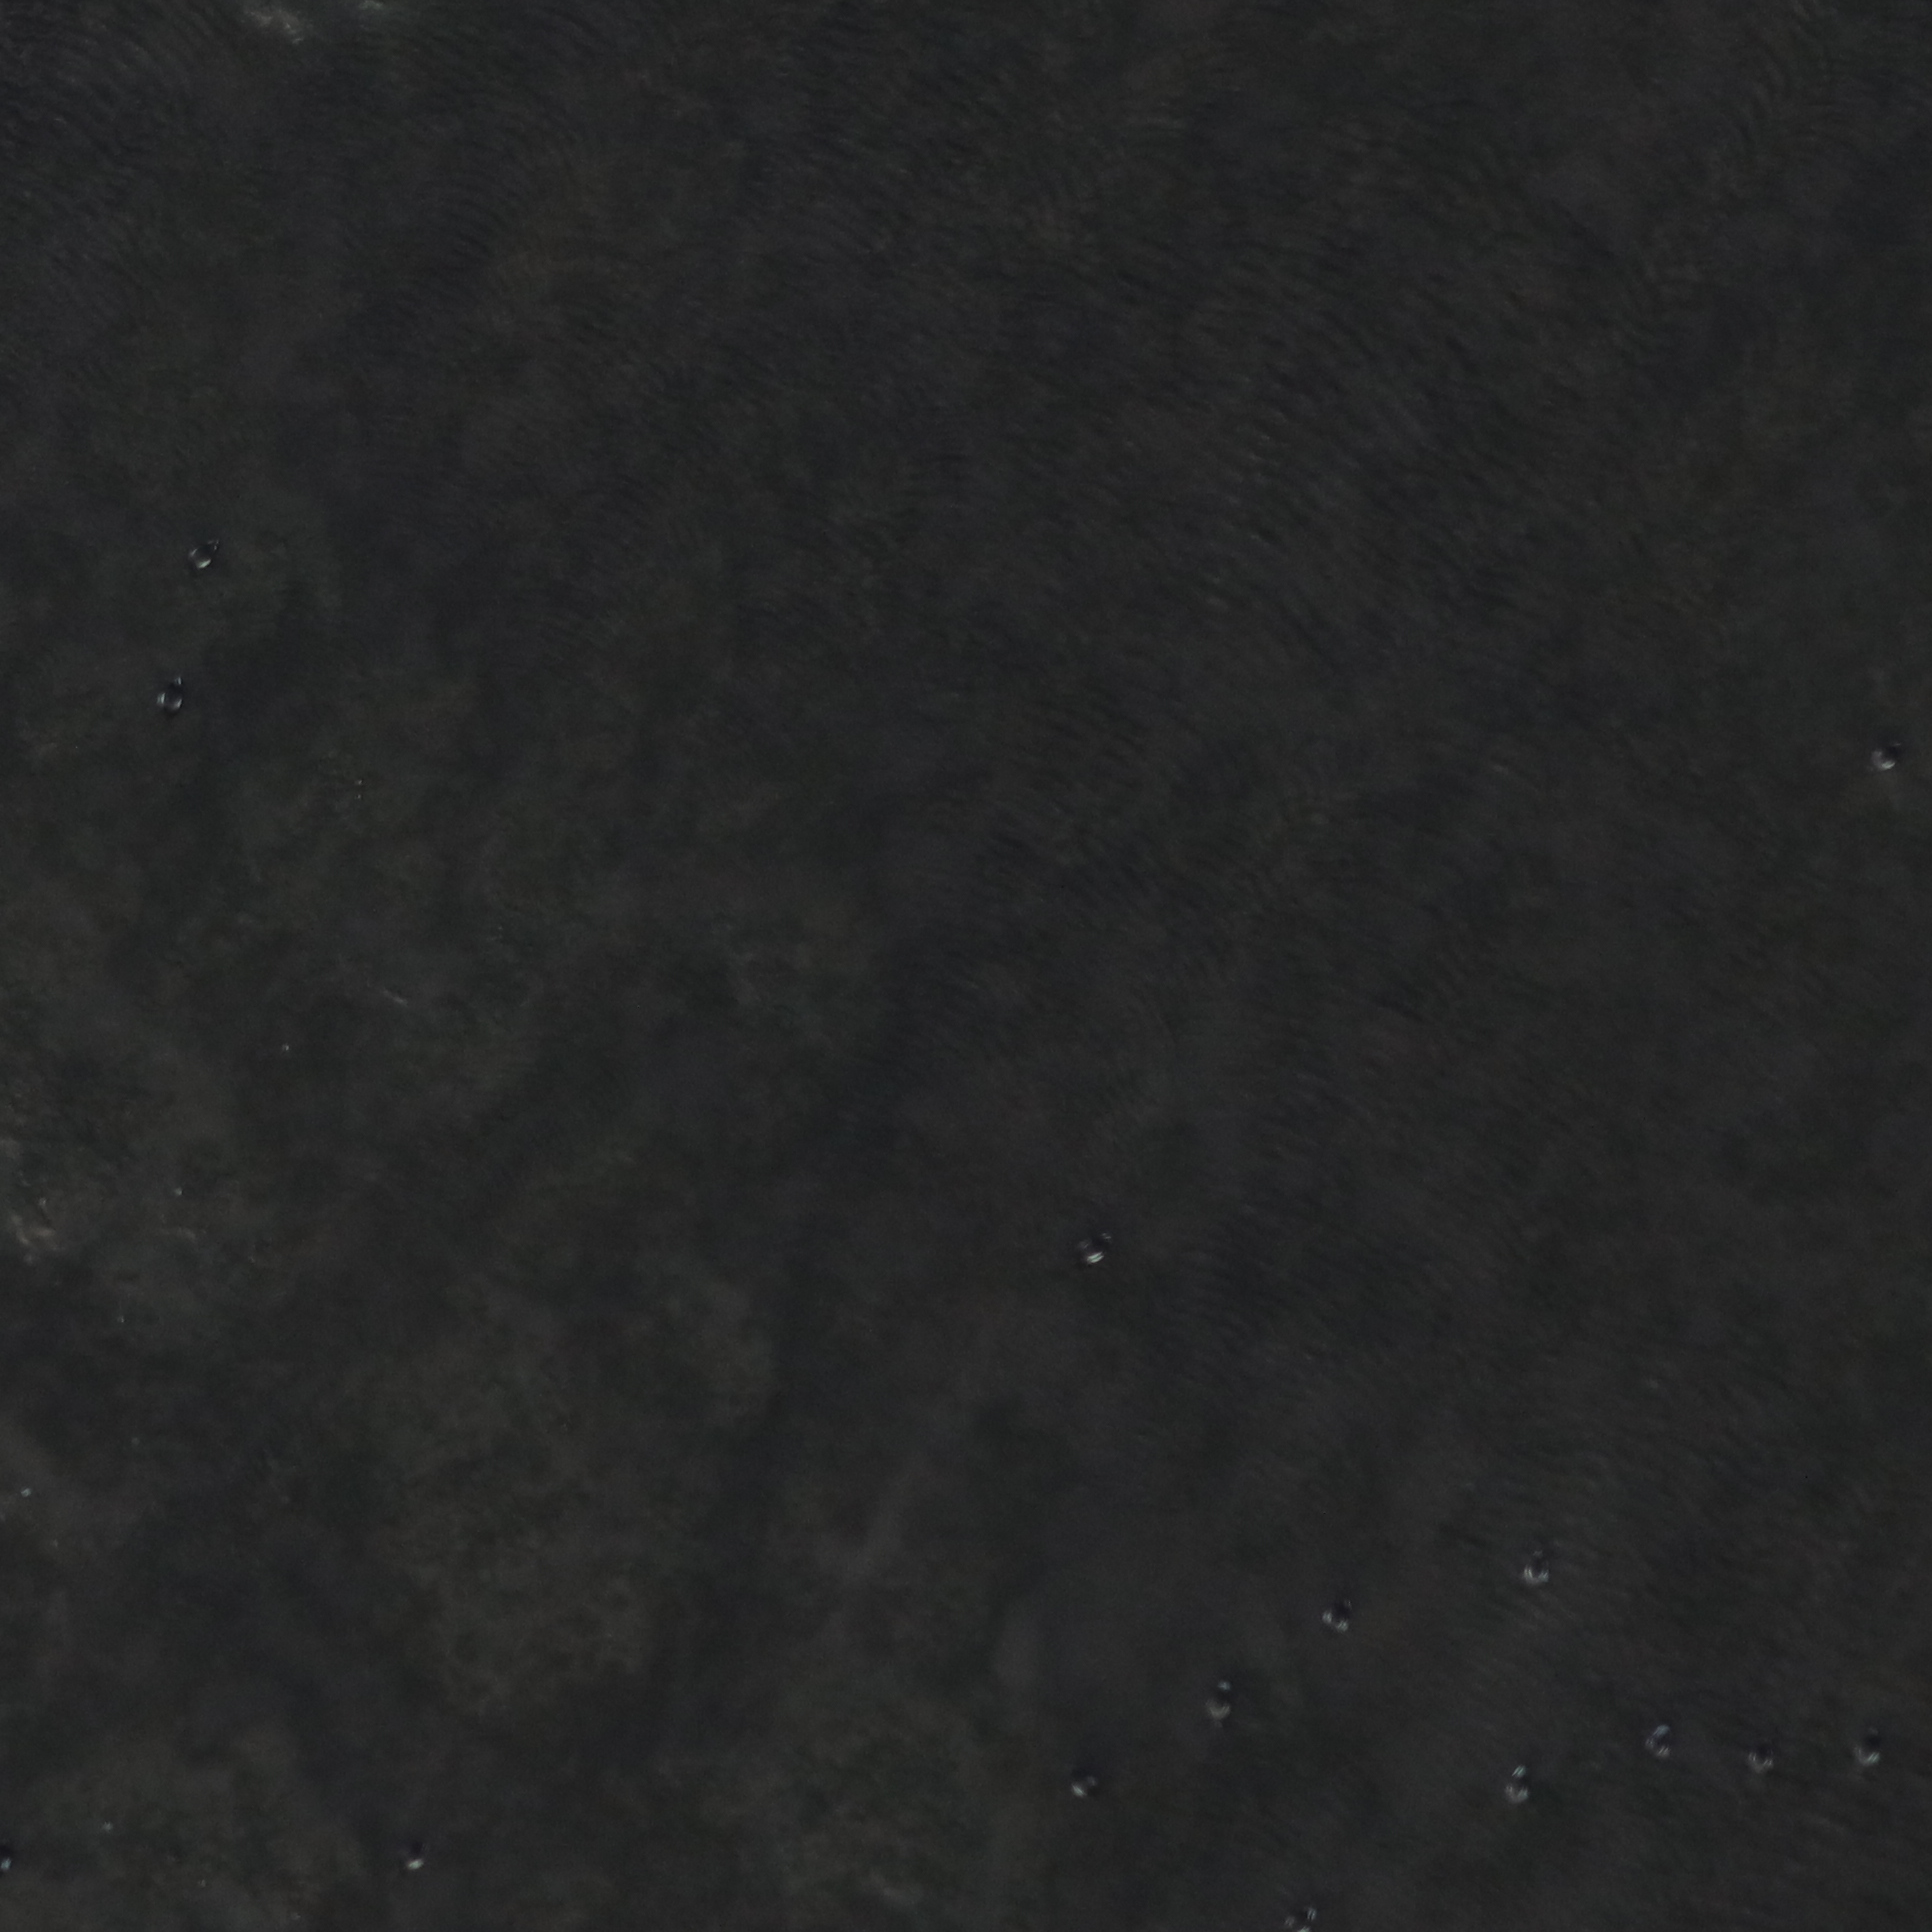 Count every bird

14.